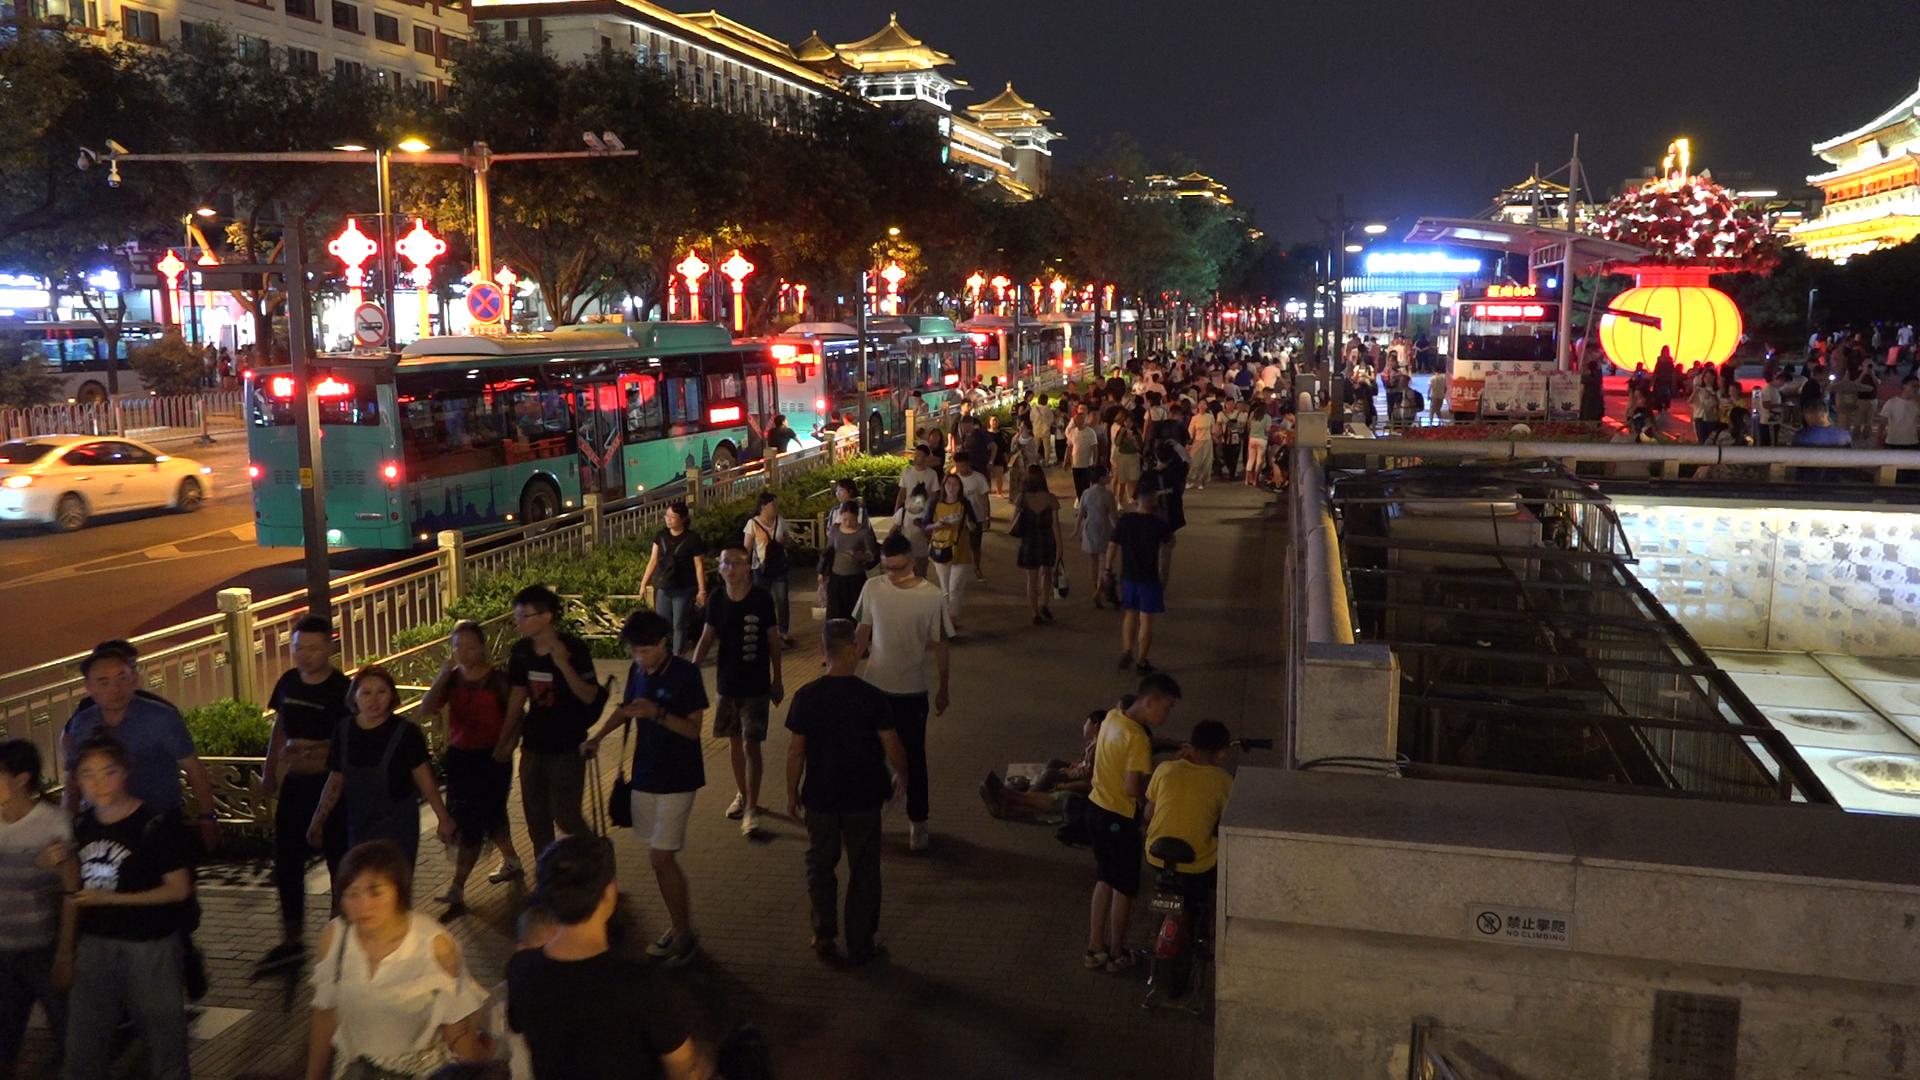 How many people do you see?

226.